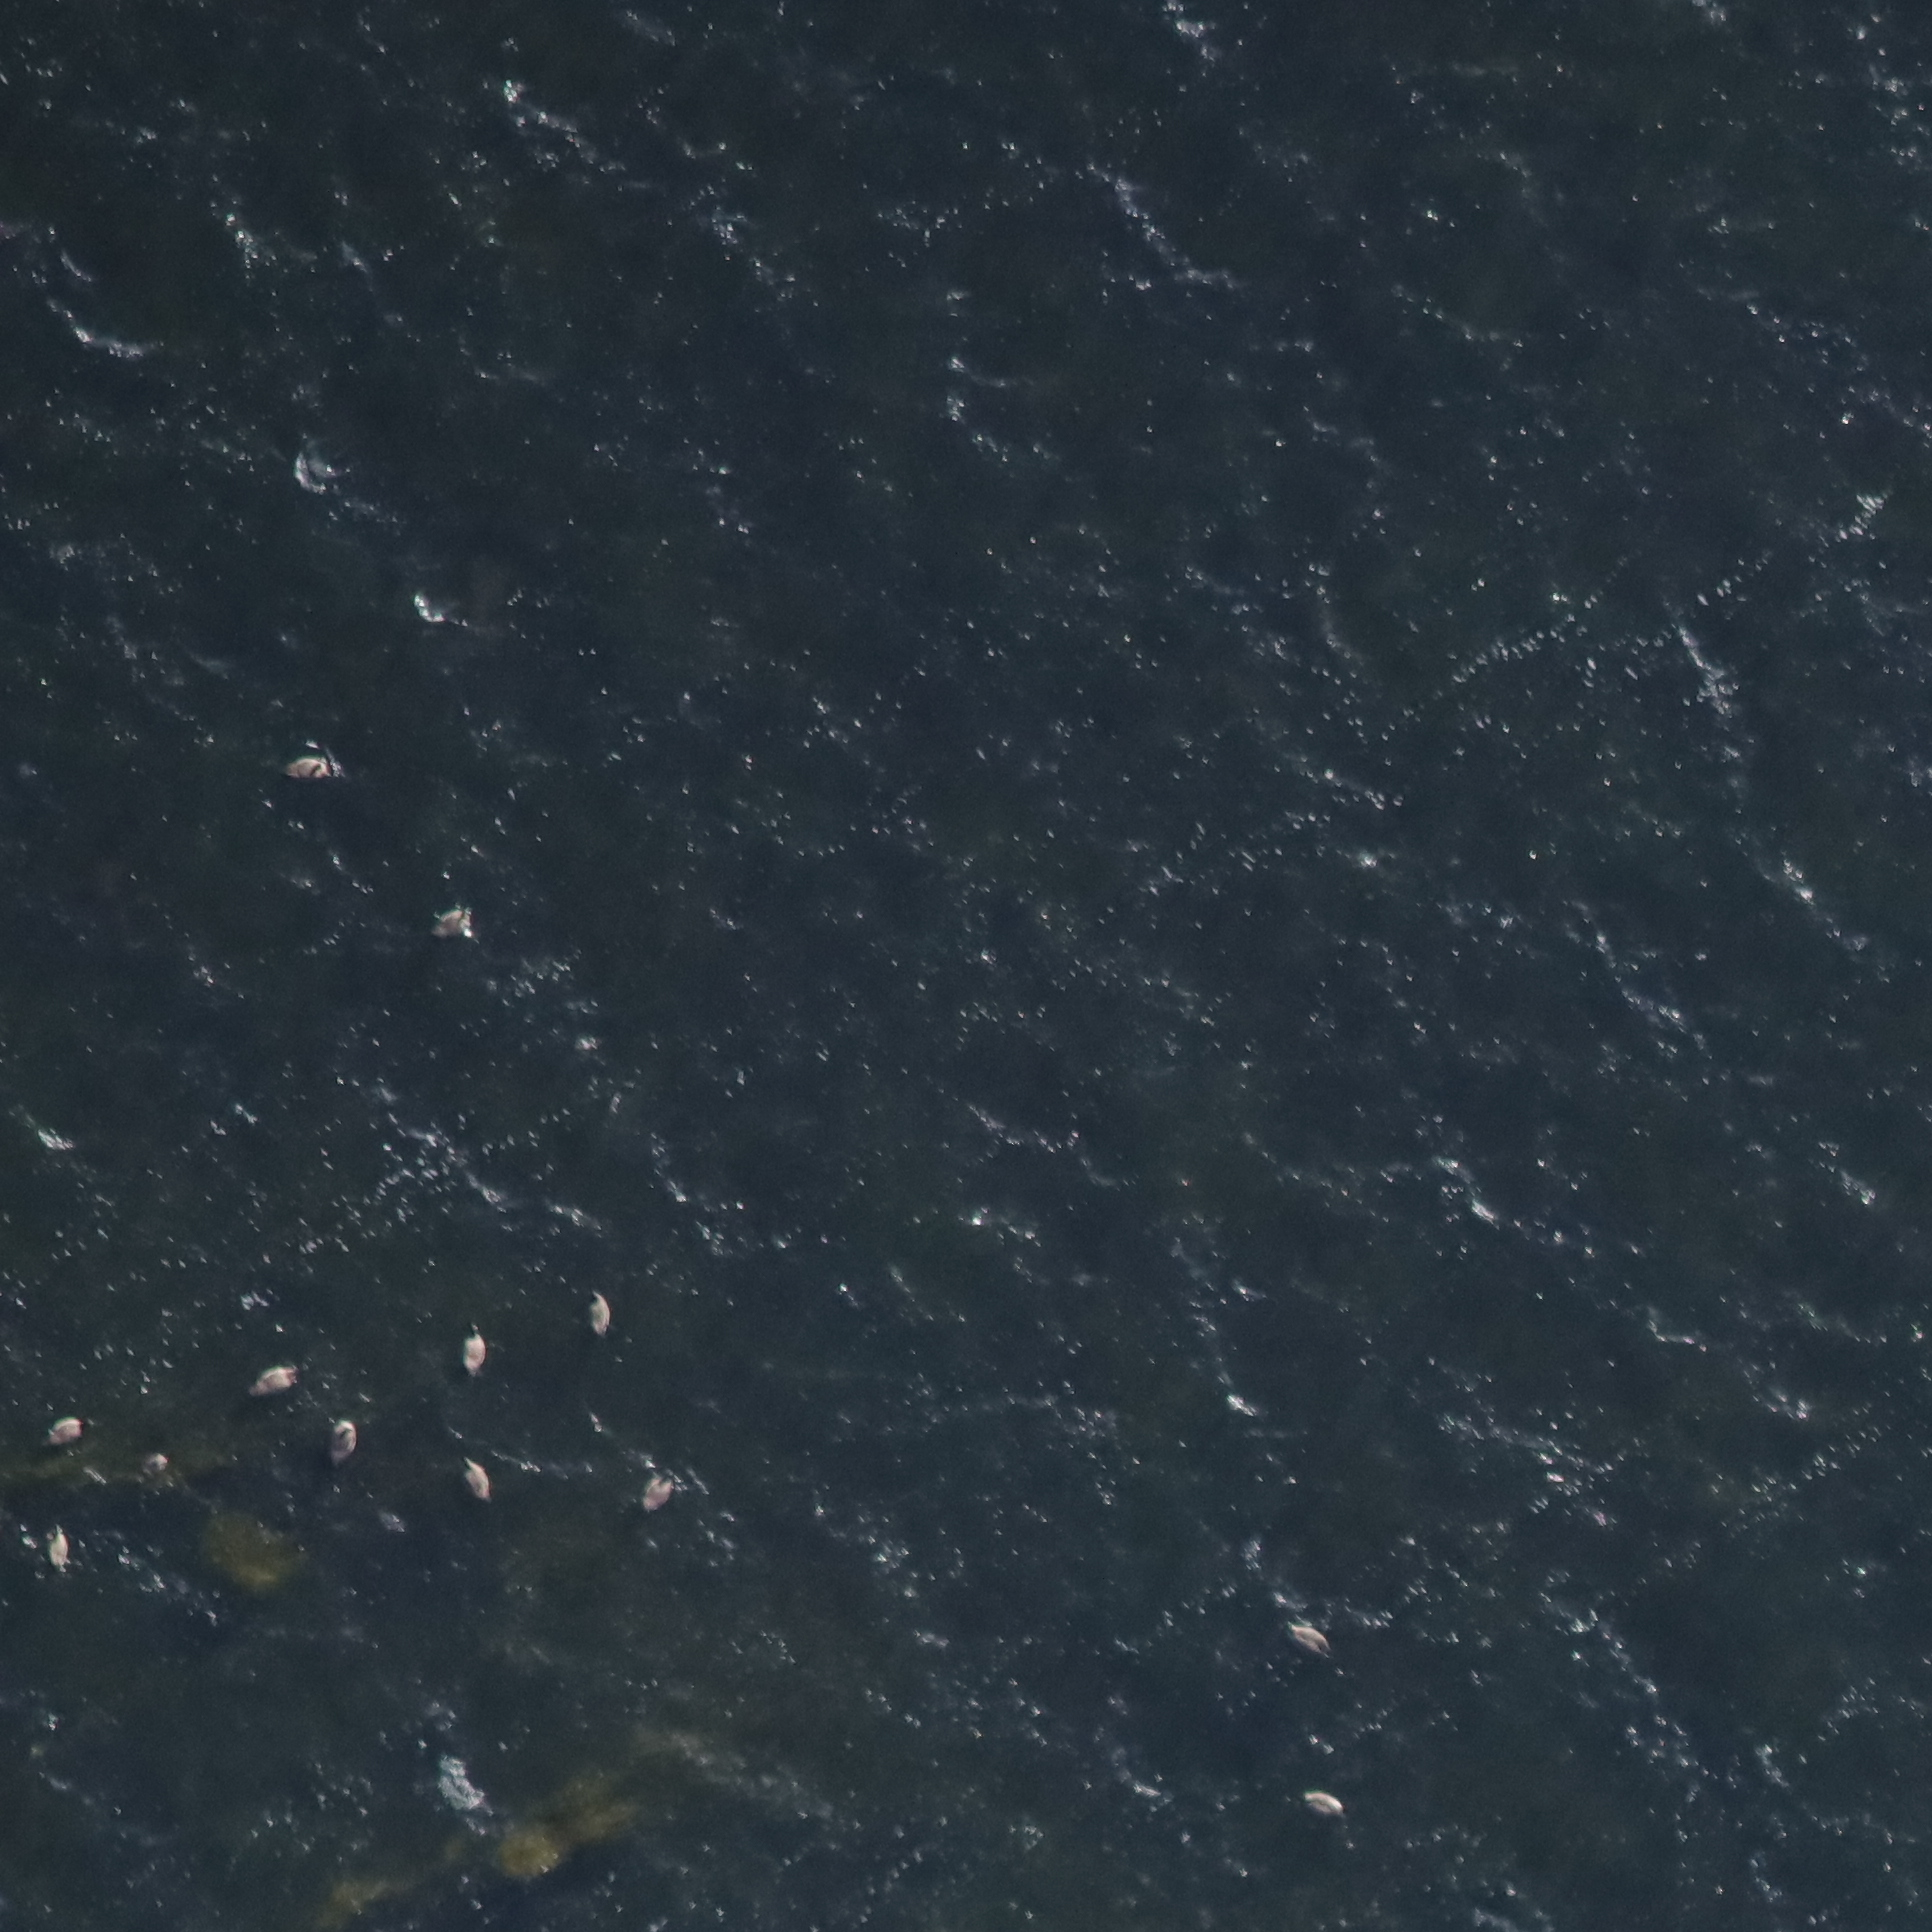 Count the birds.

13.